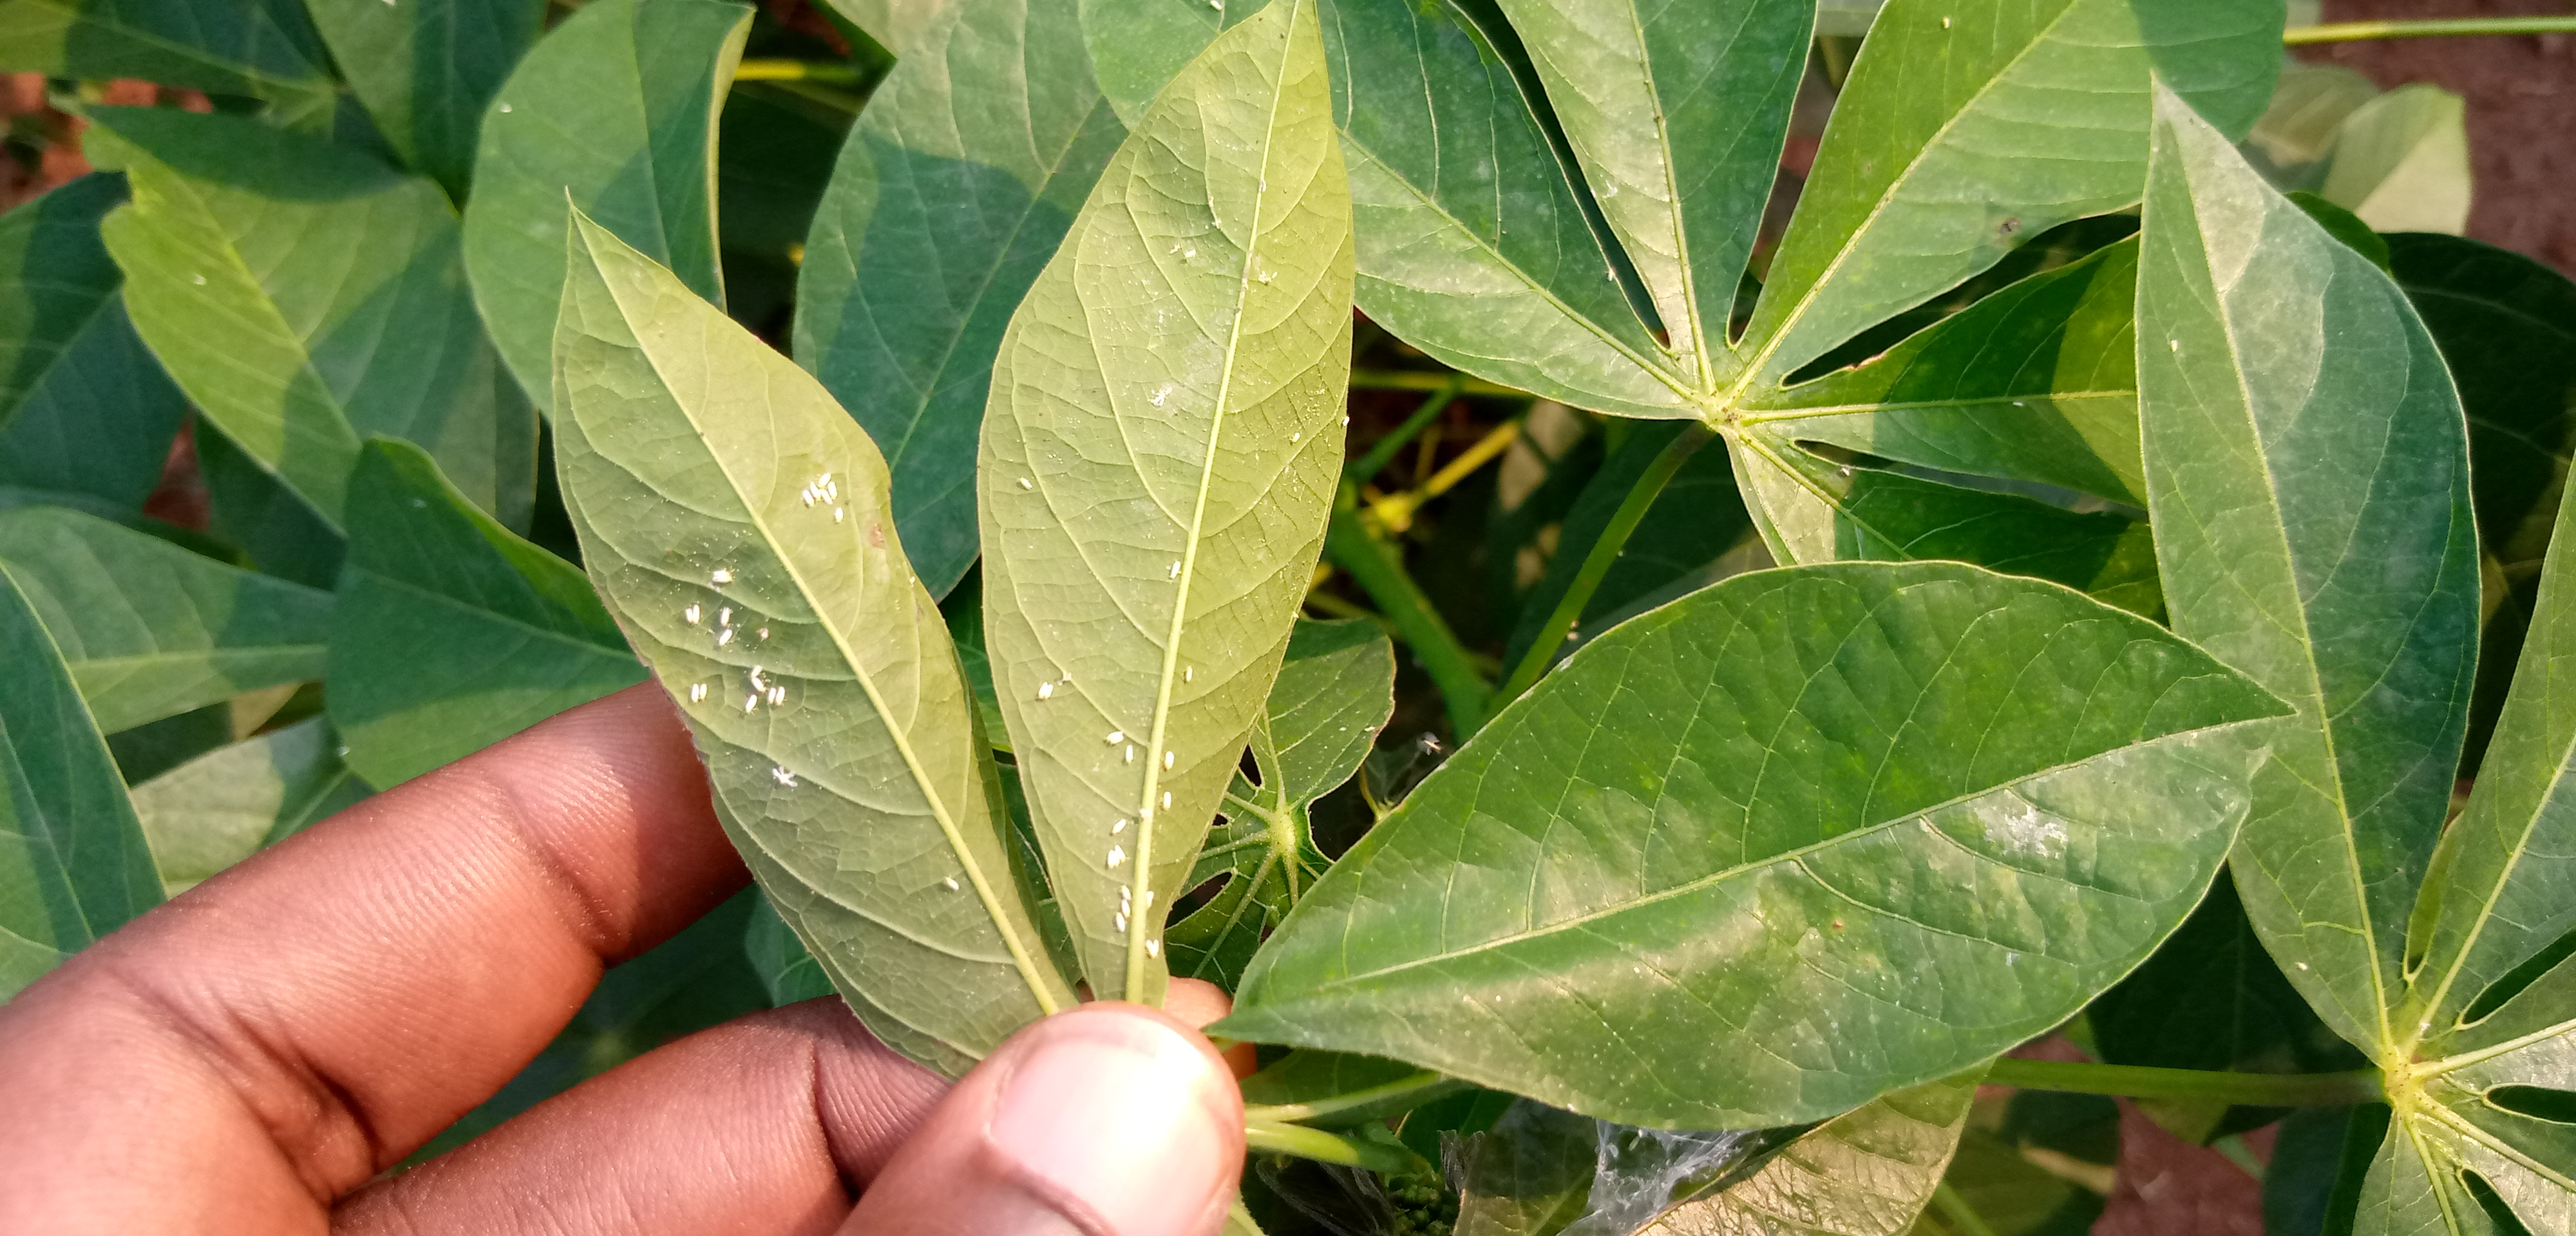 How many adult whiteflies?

60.